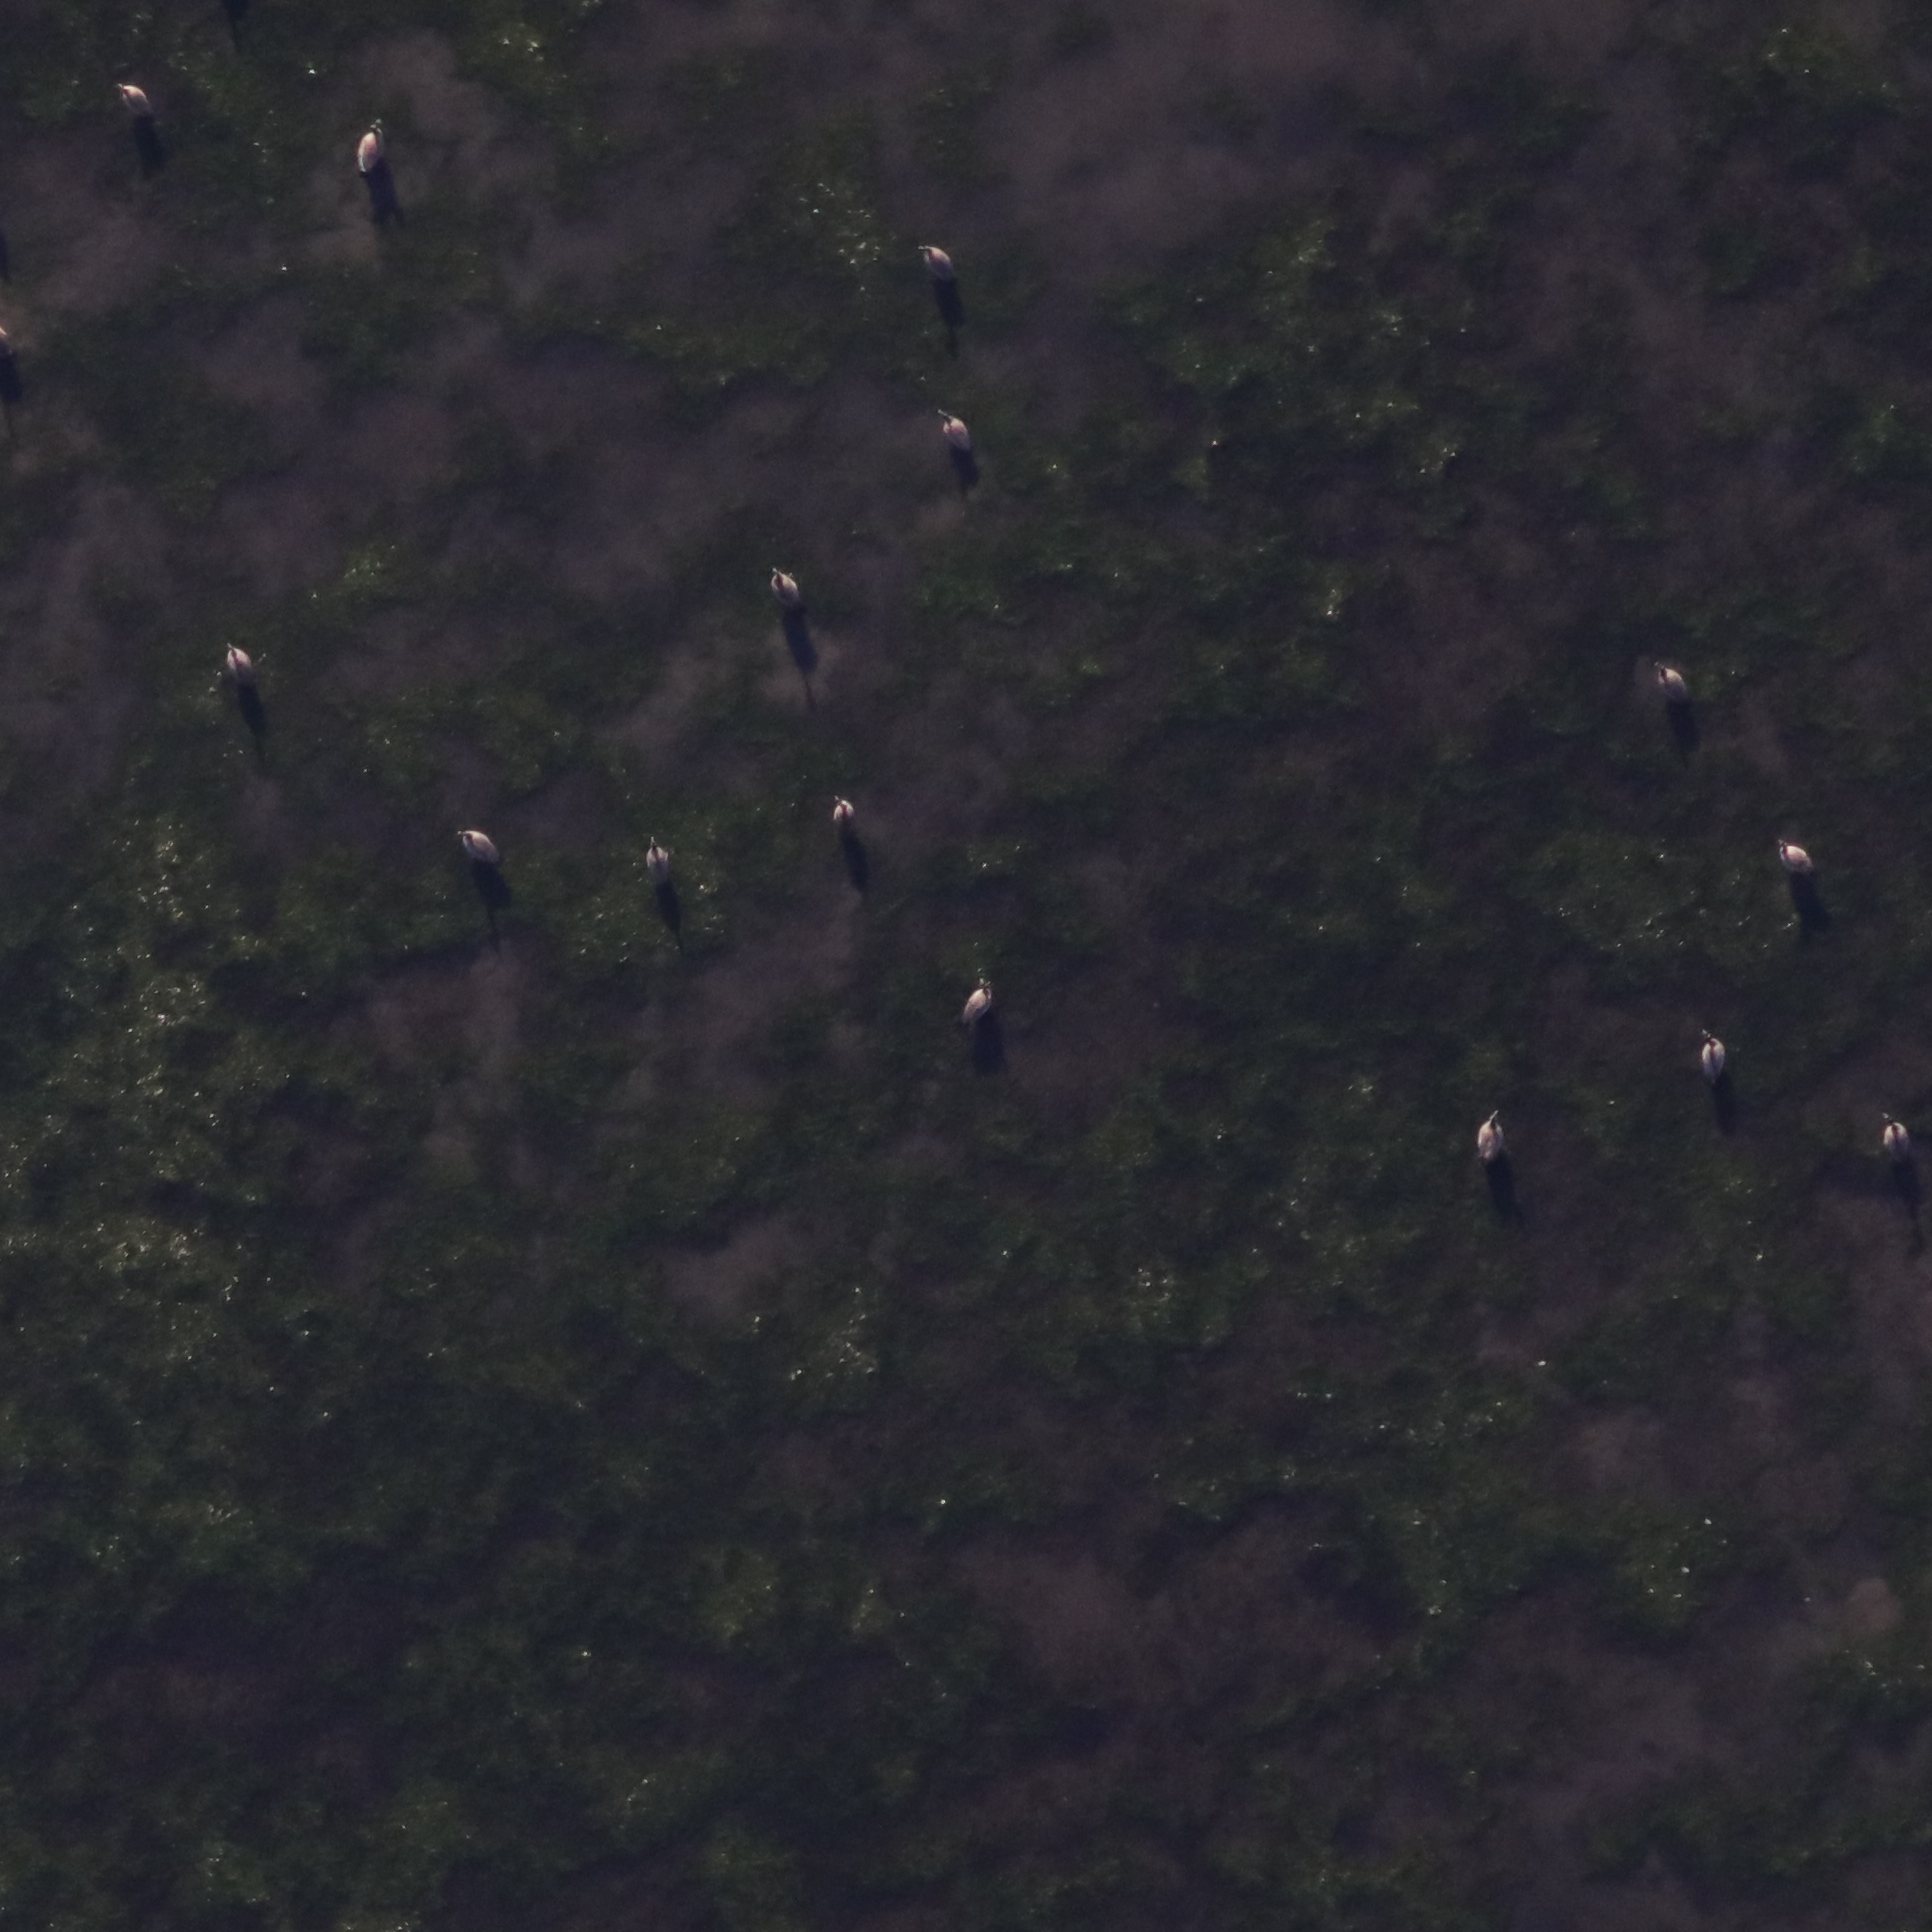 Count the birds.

15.